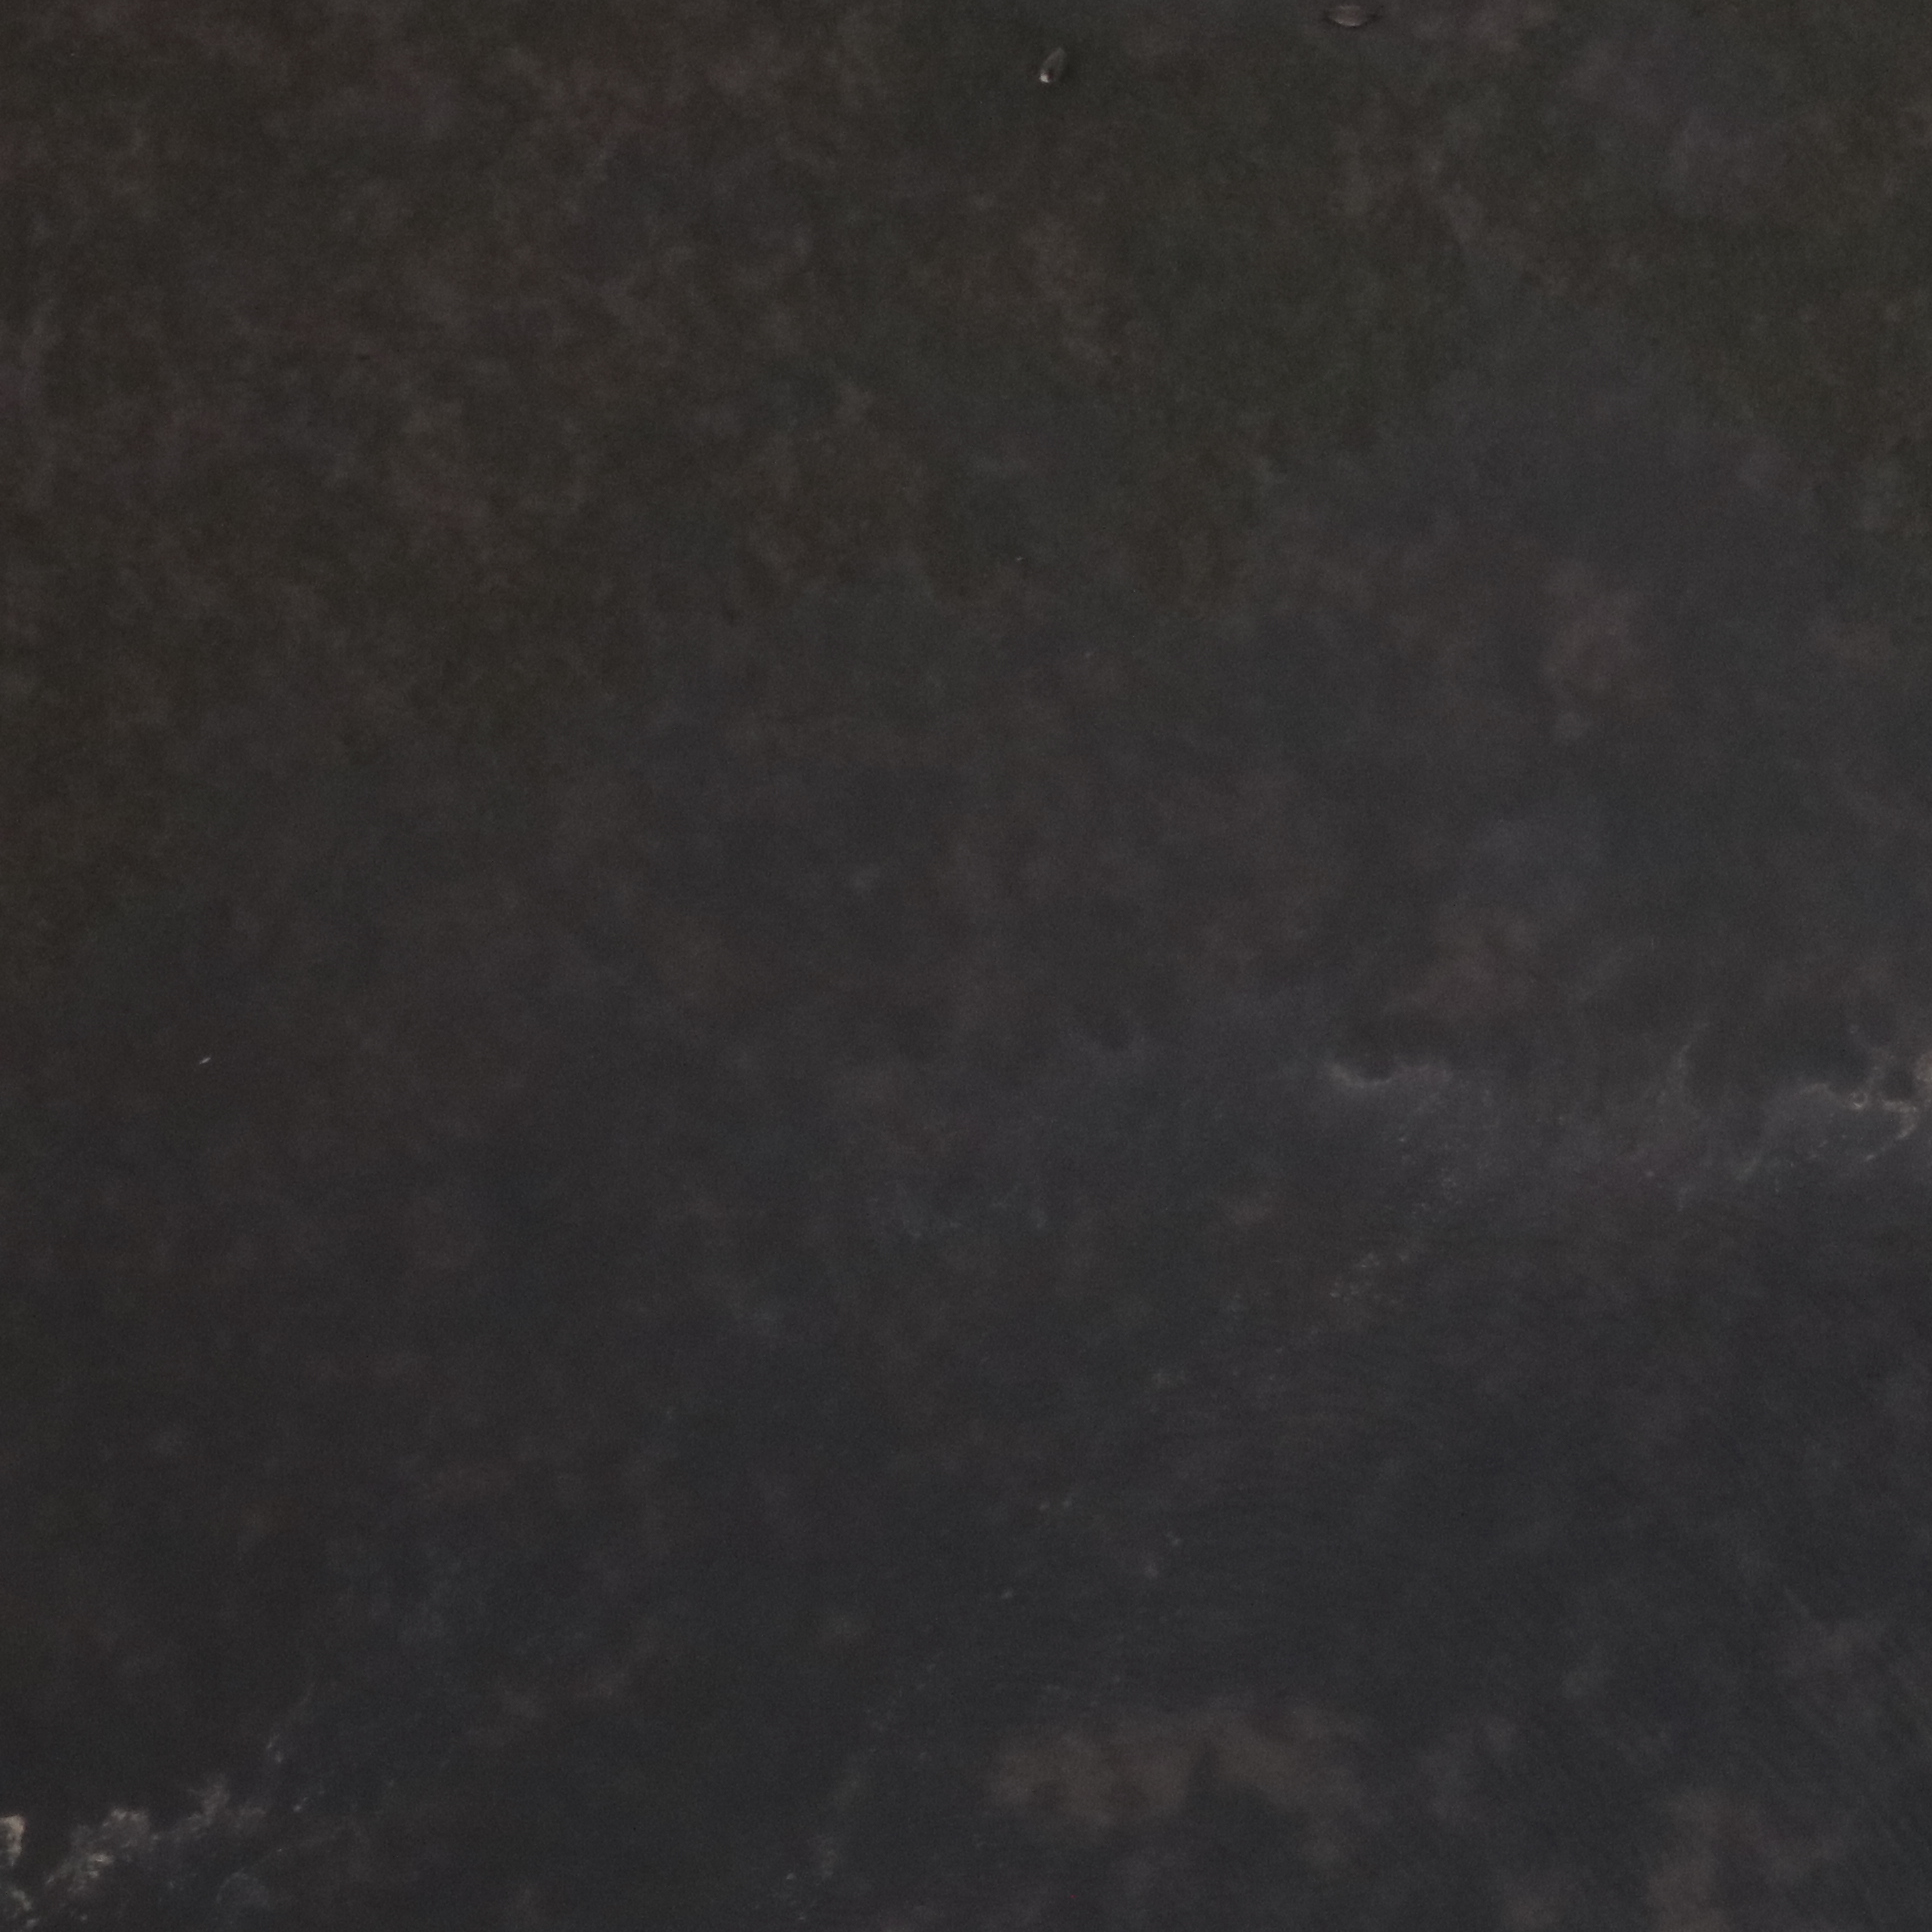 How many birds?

2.